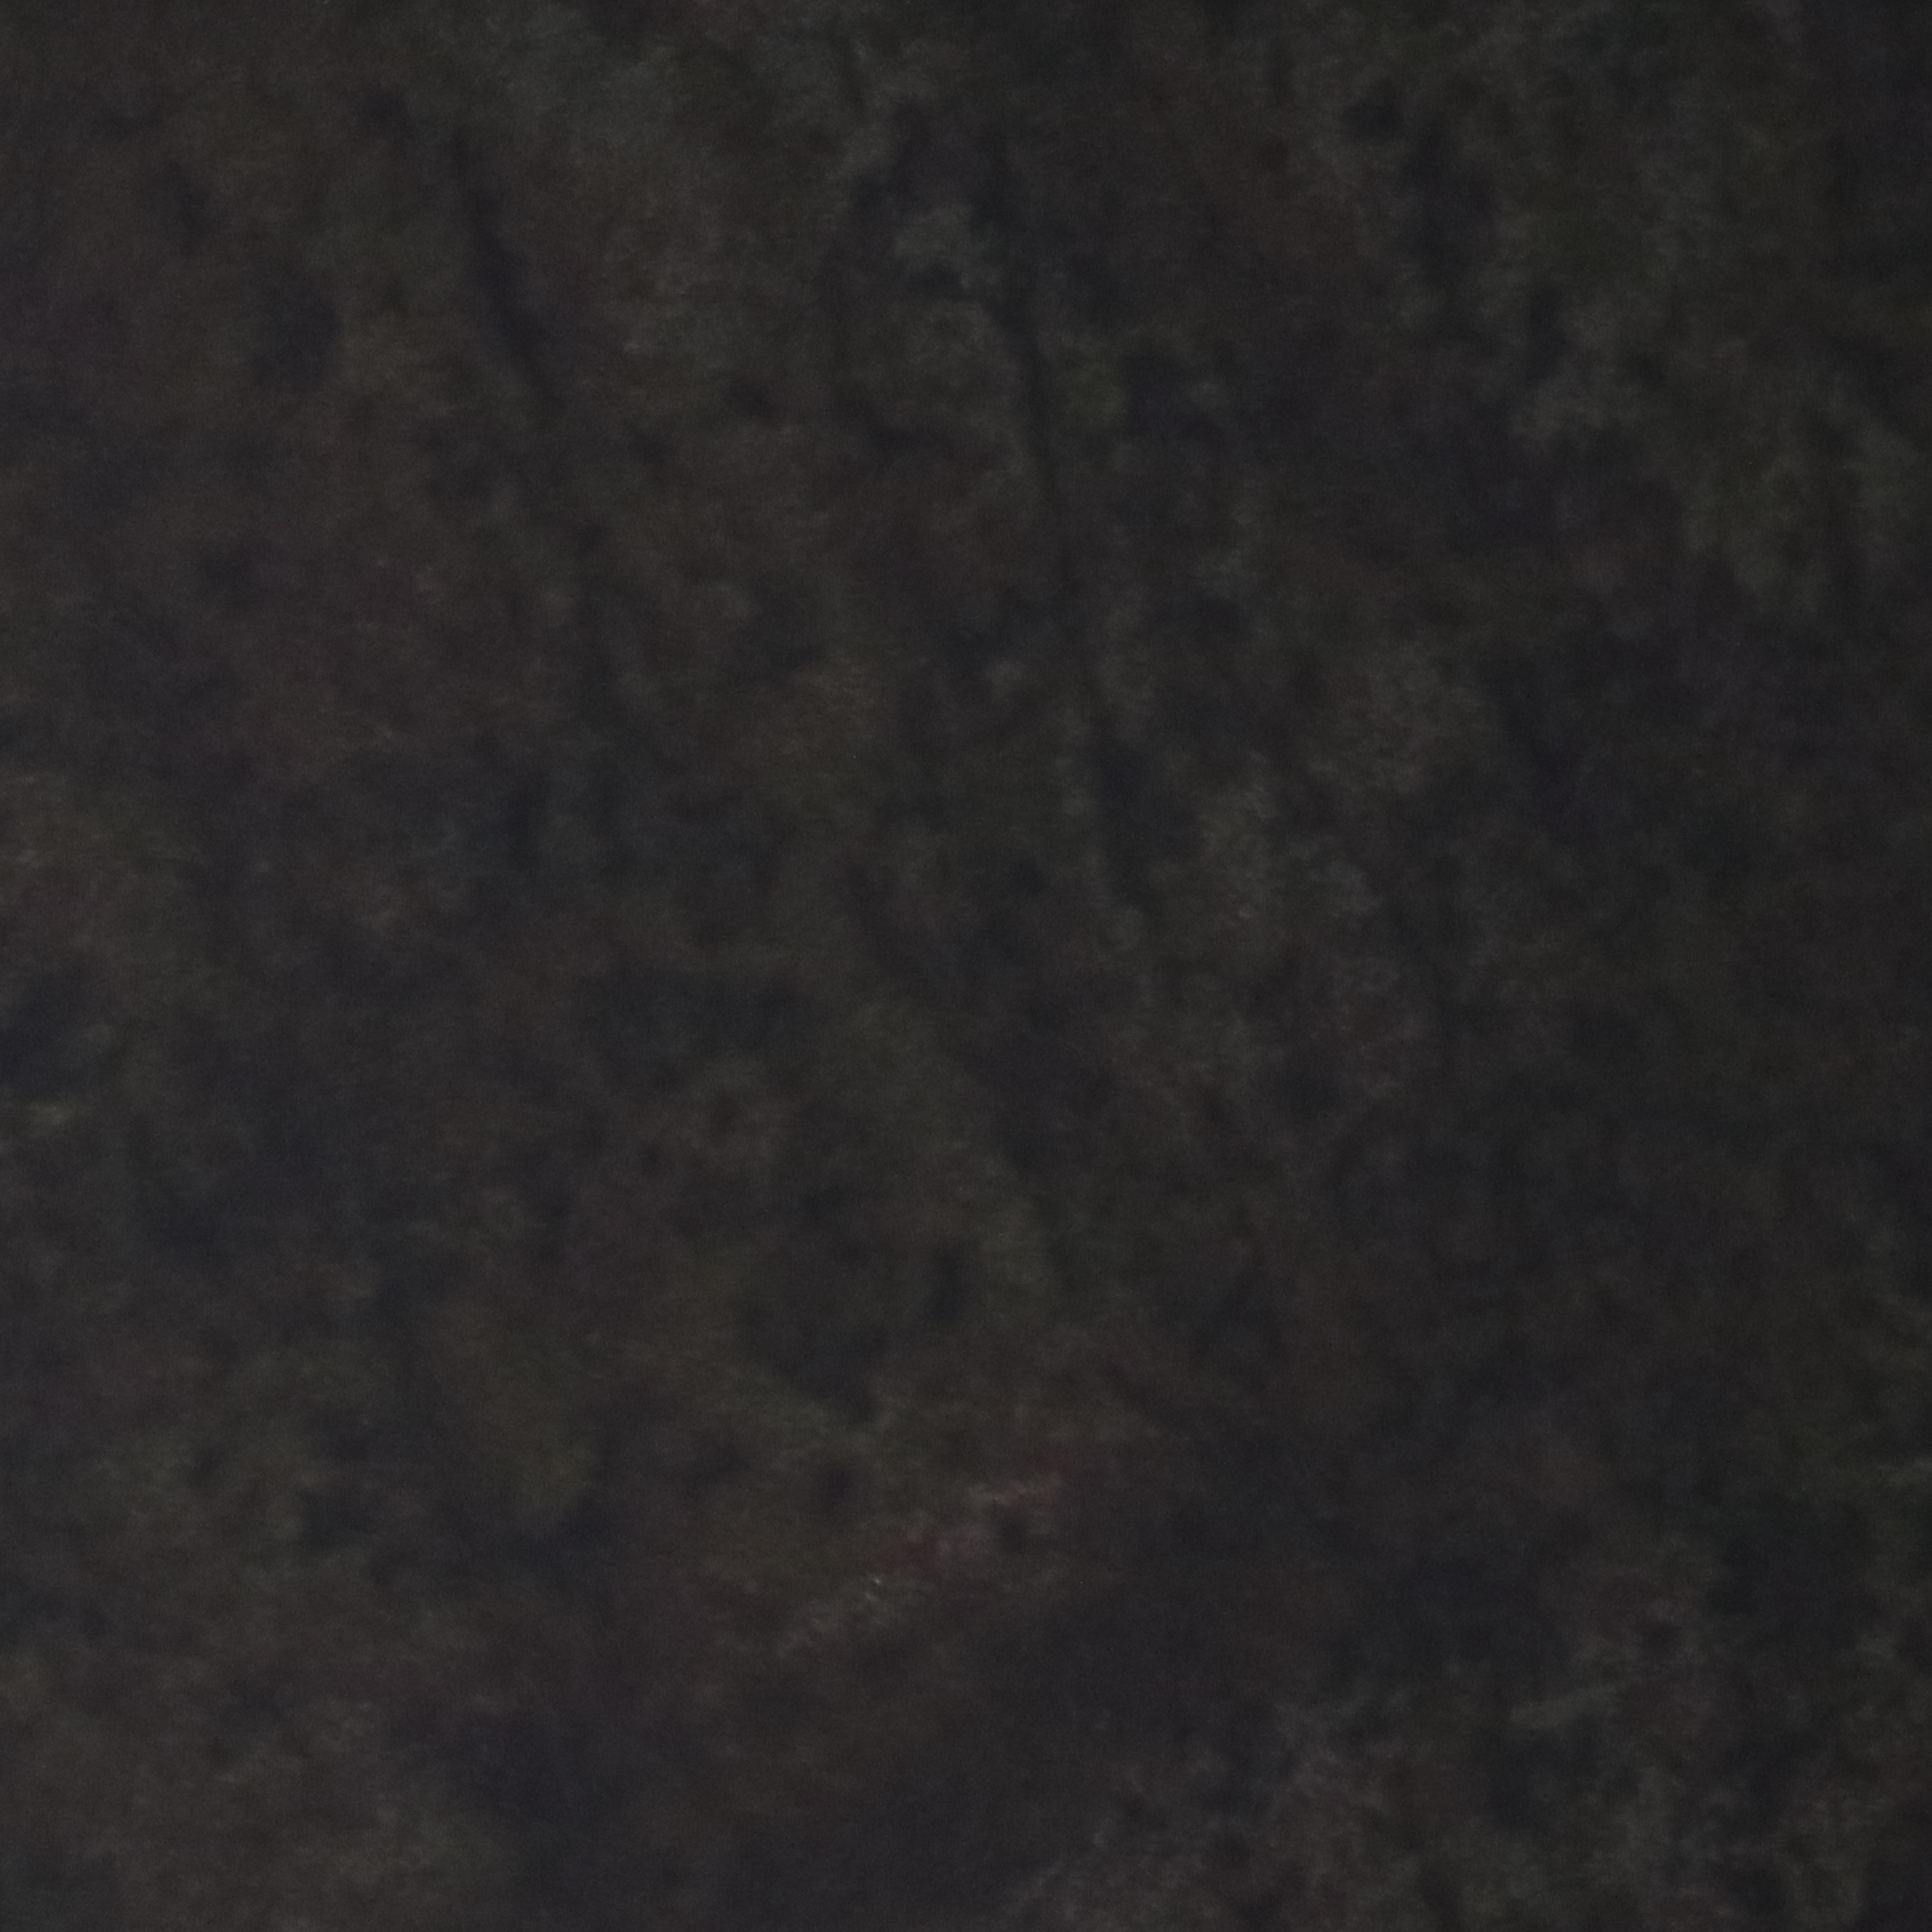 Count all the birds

0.